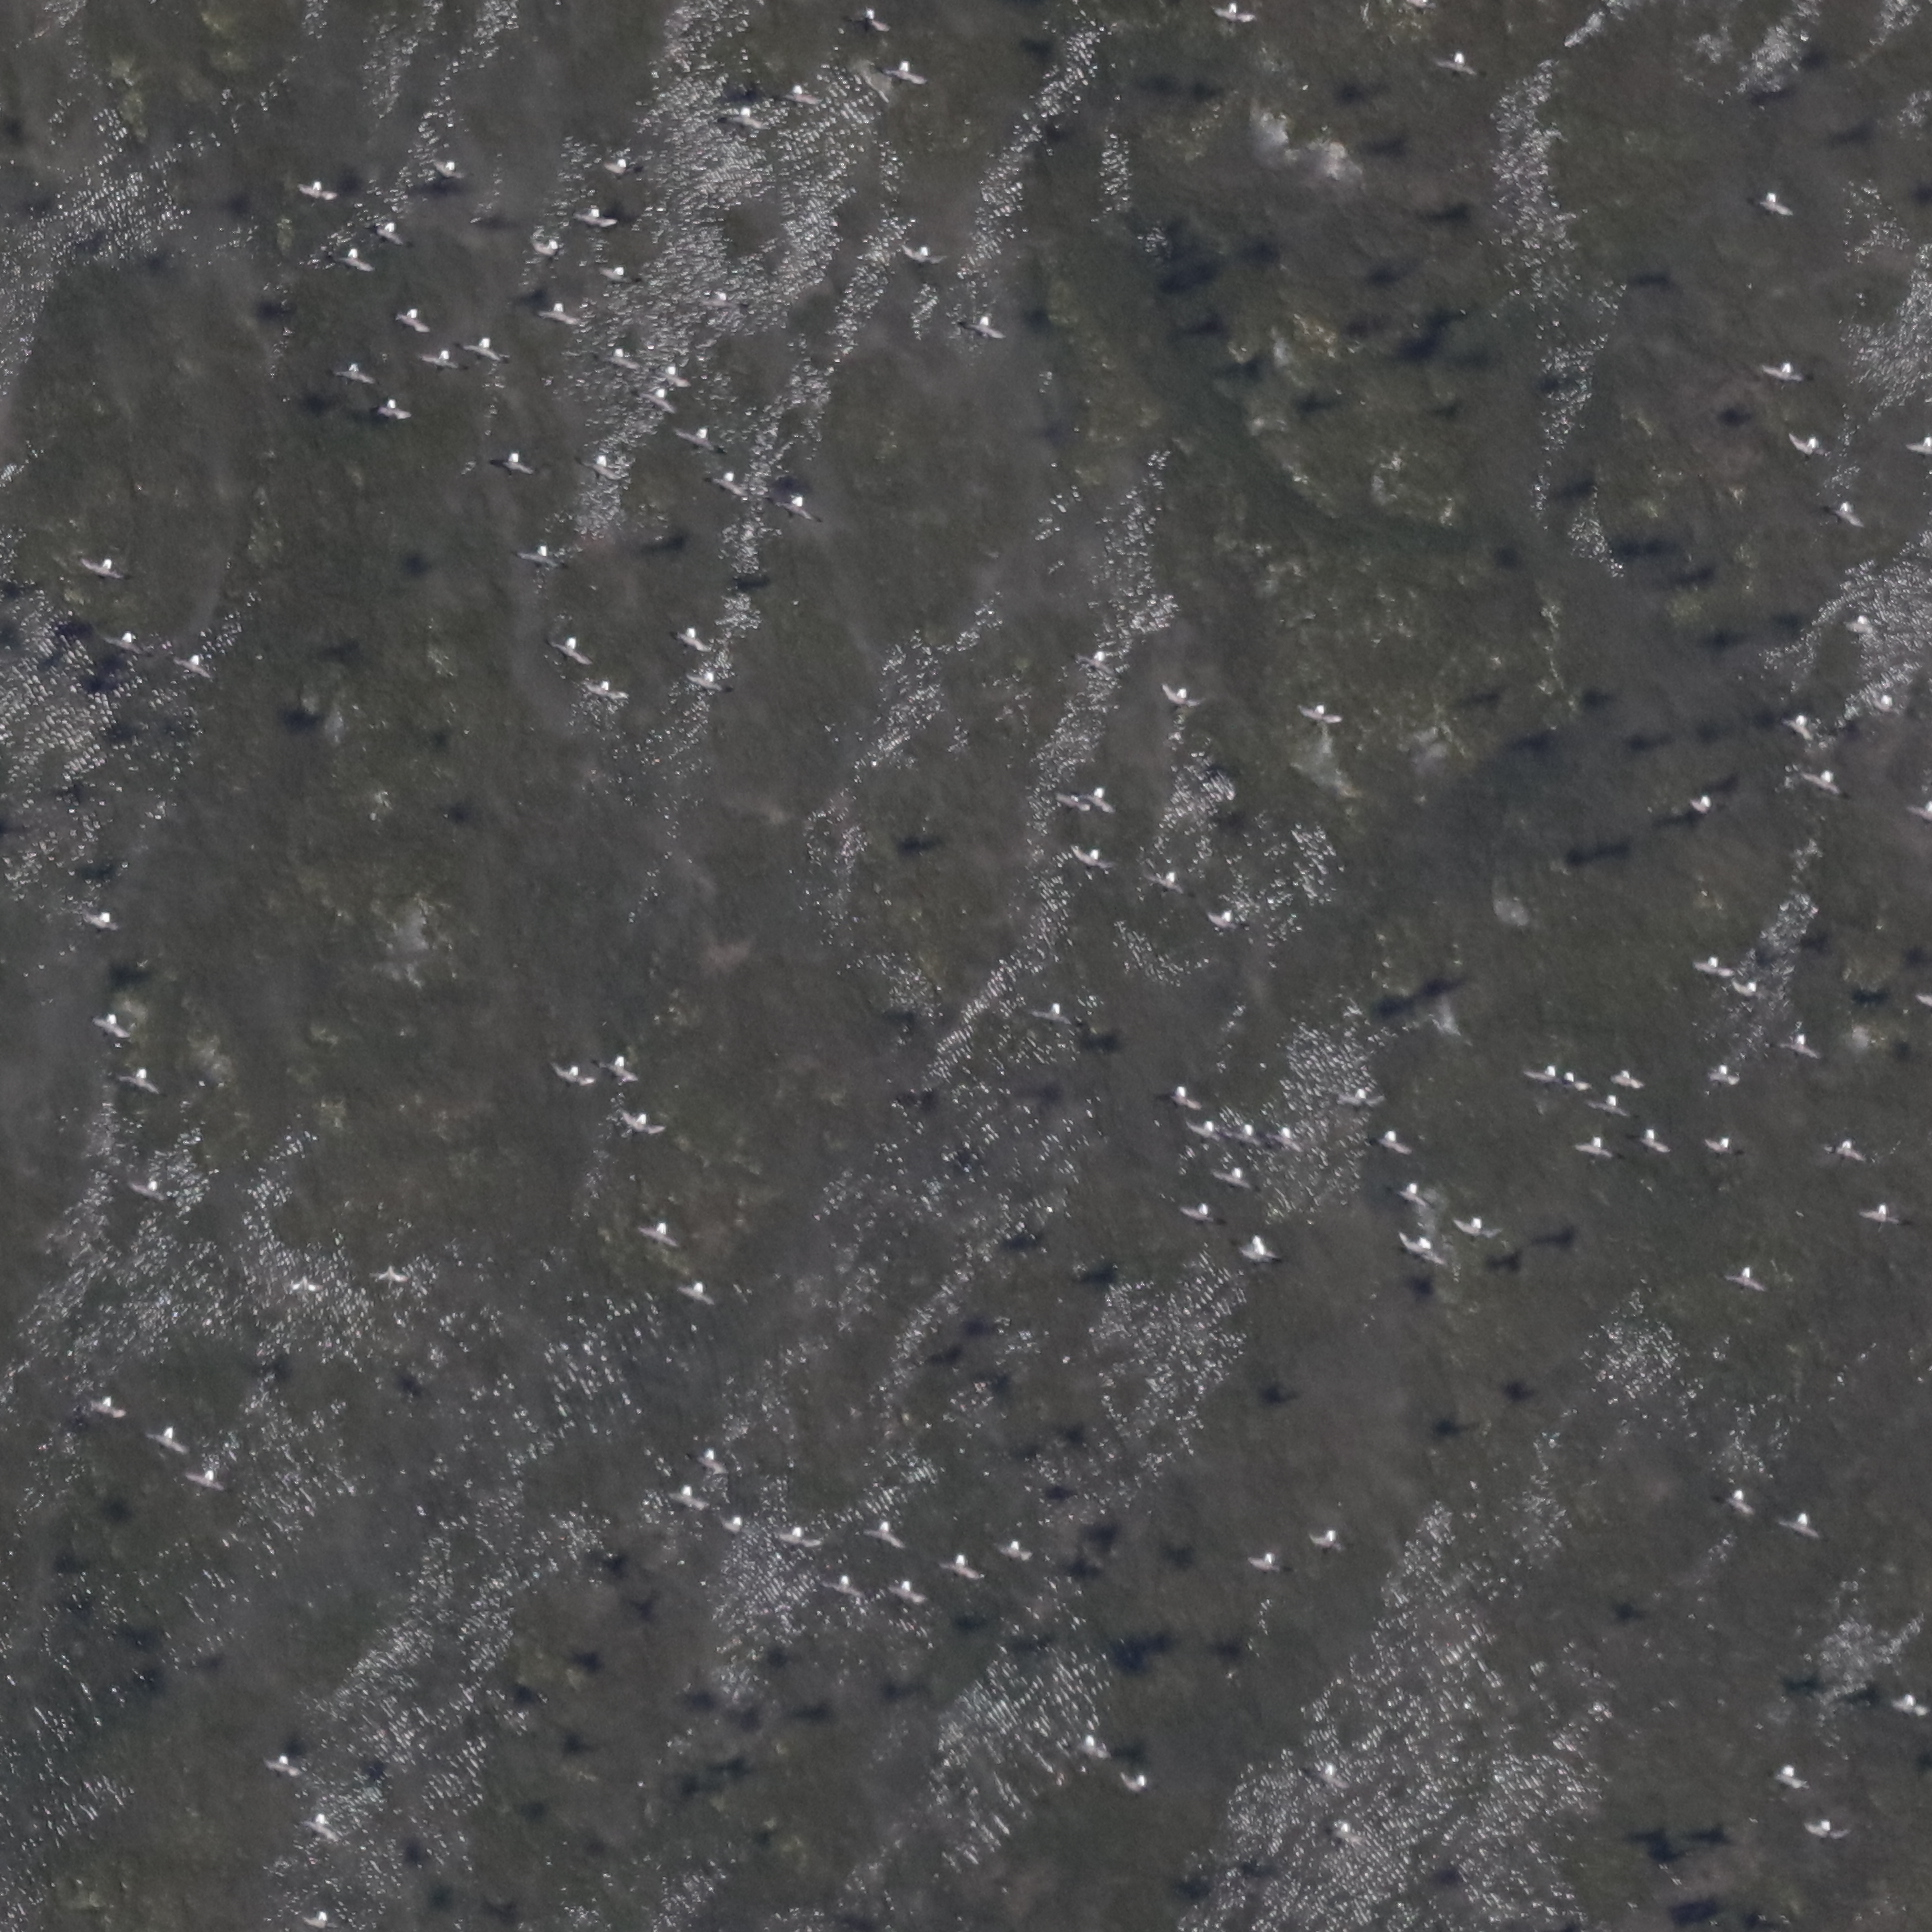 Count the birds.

122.